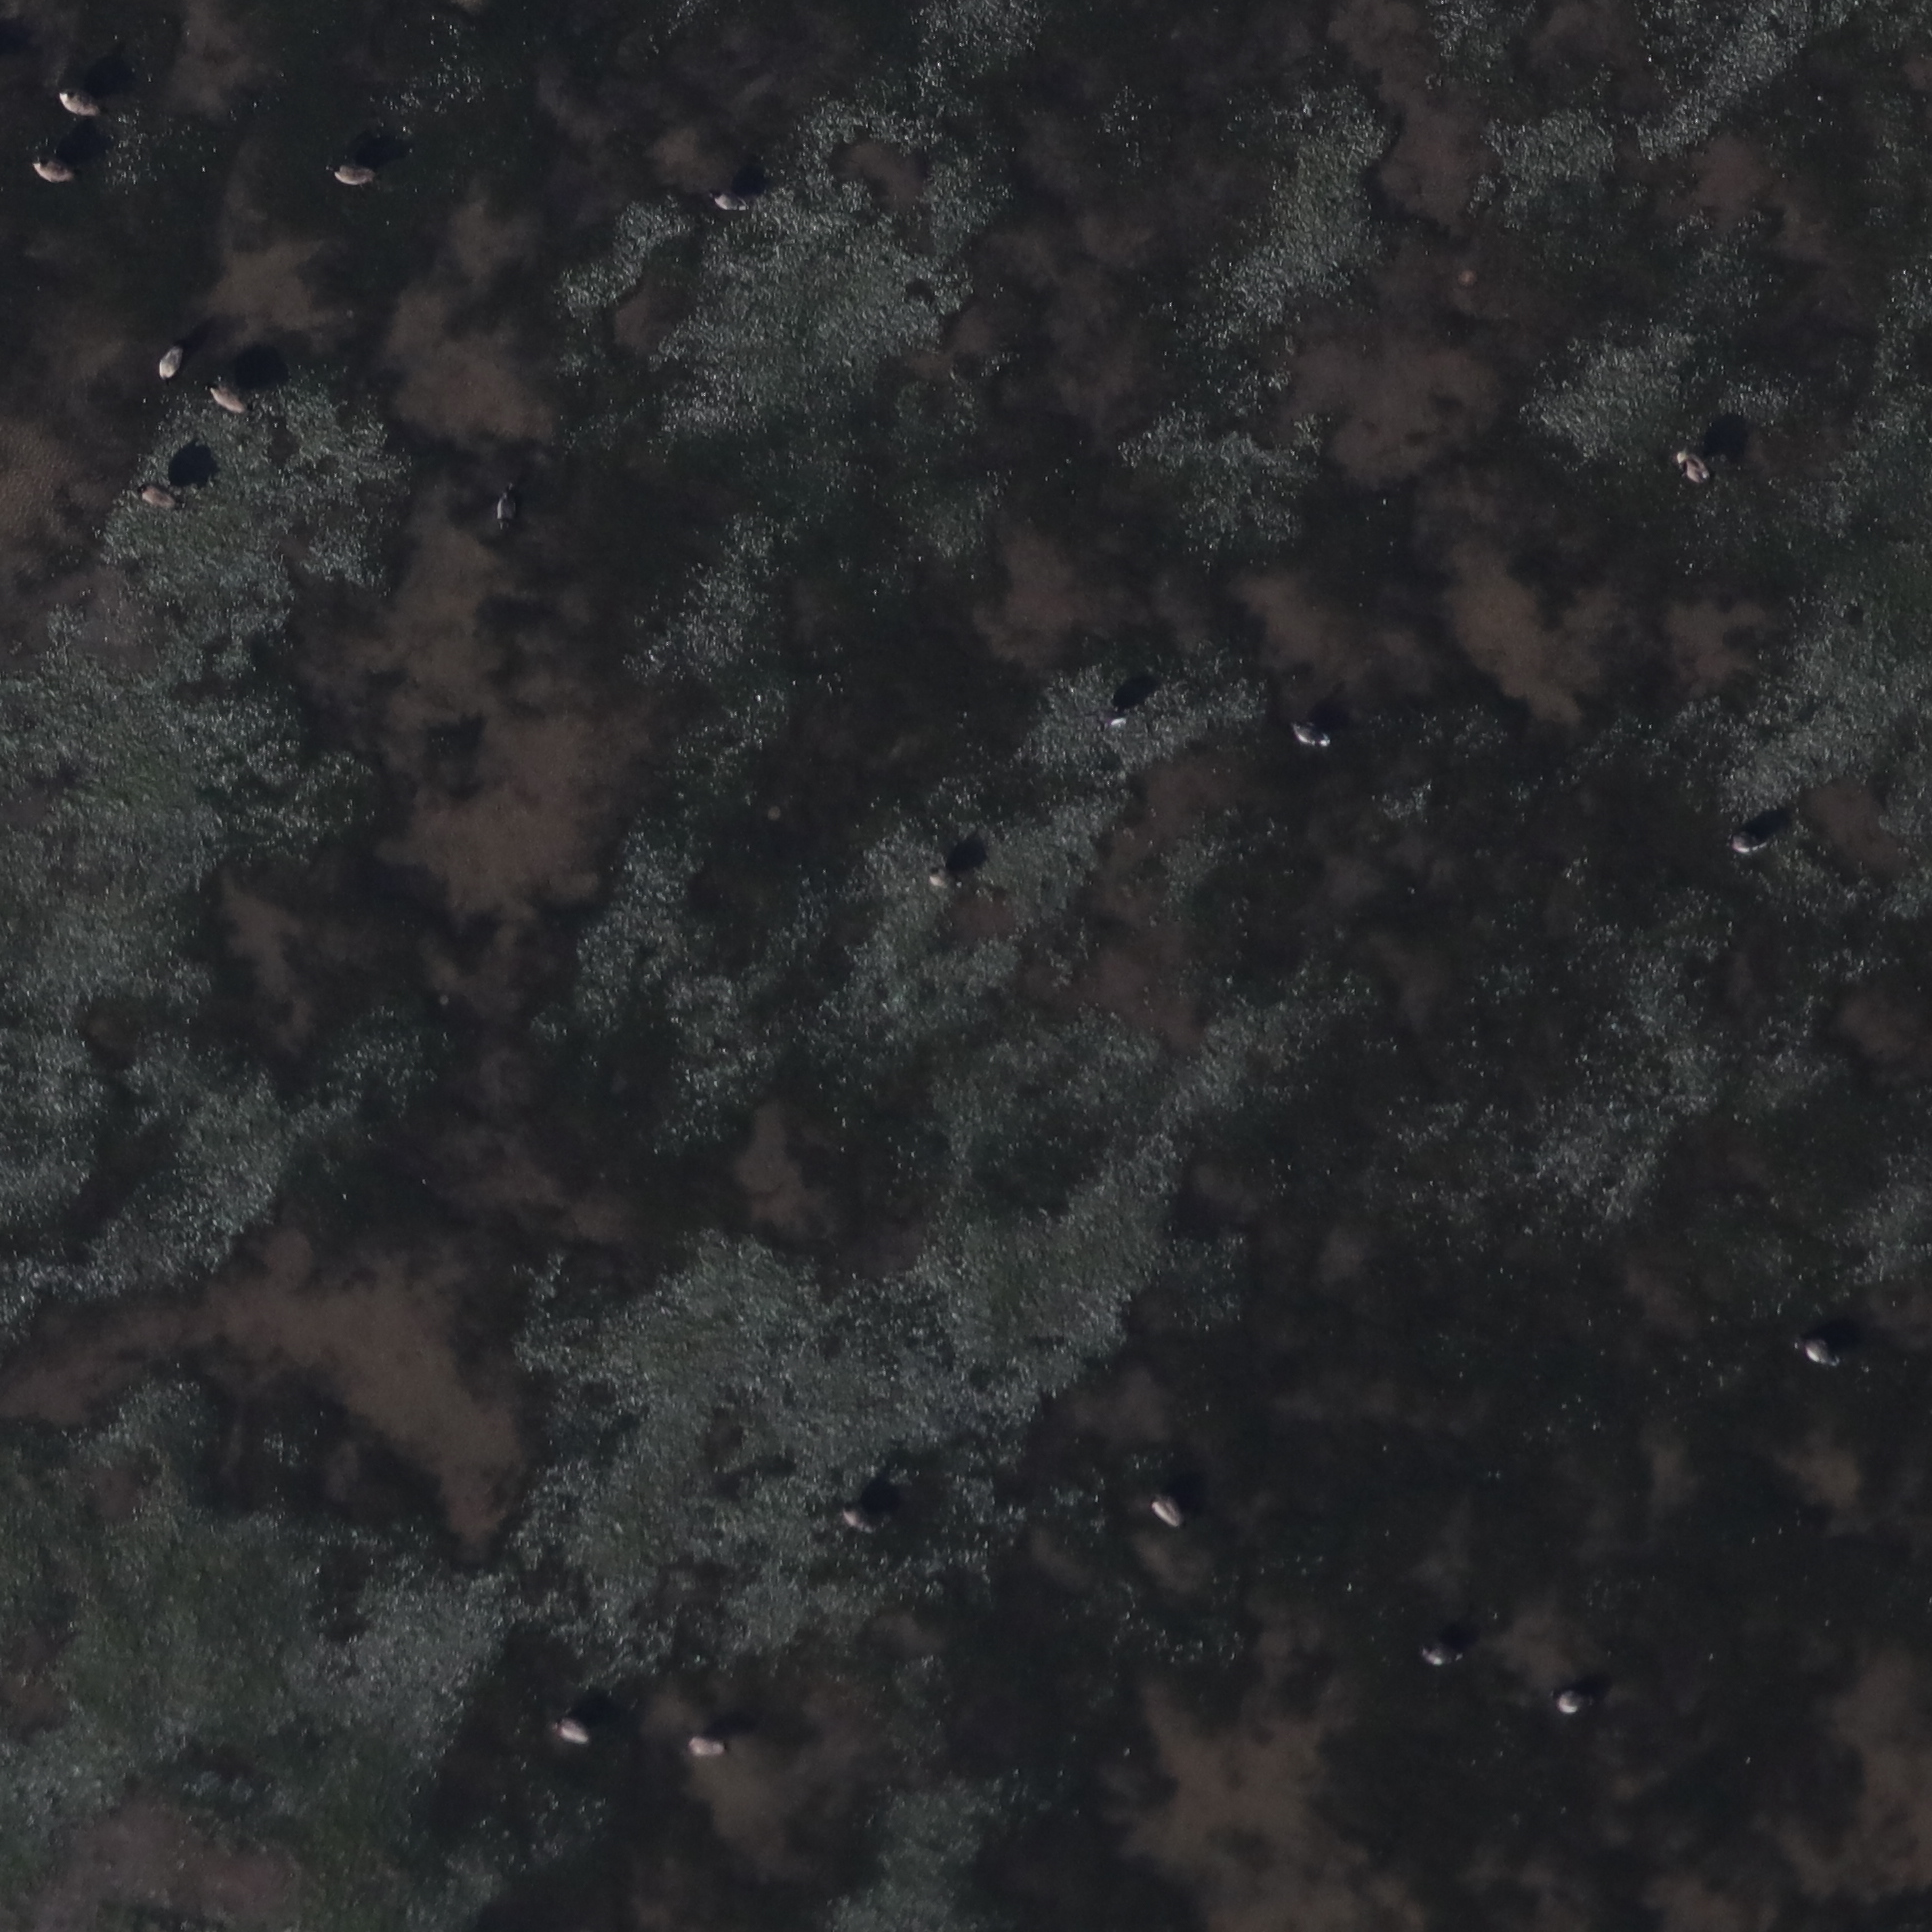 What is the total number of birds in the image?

19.